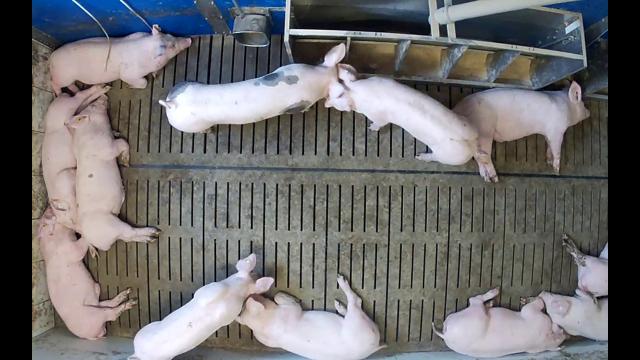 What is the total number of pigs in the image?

12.